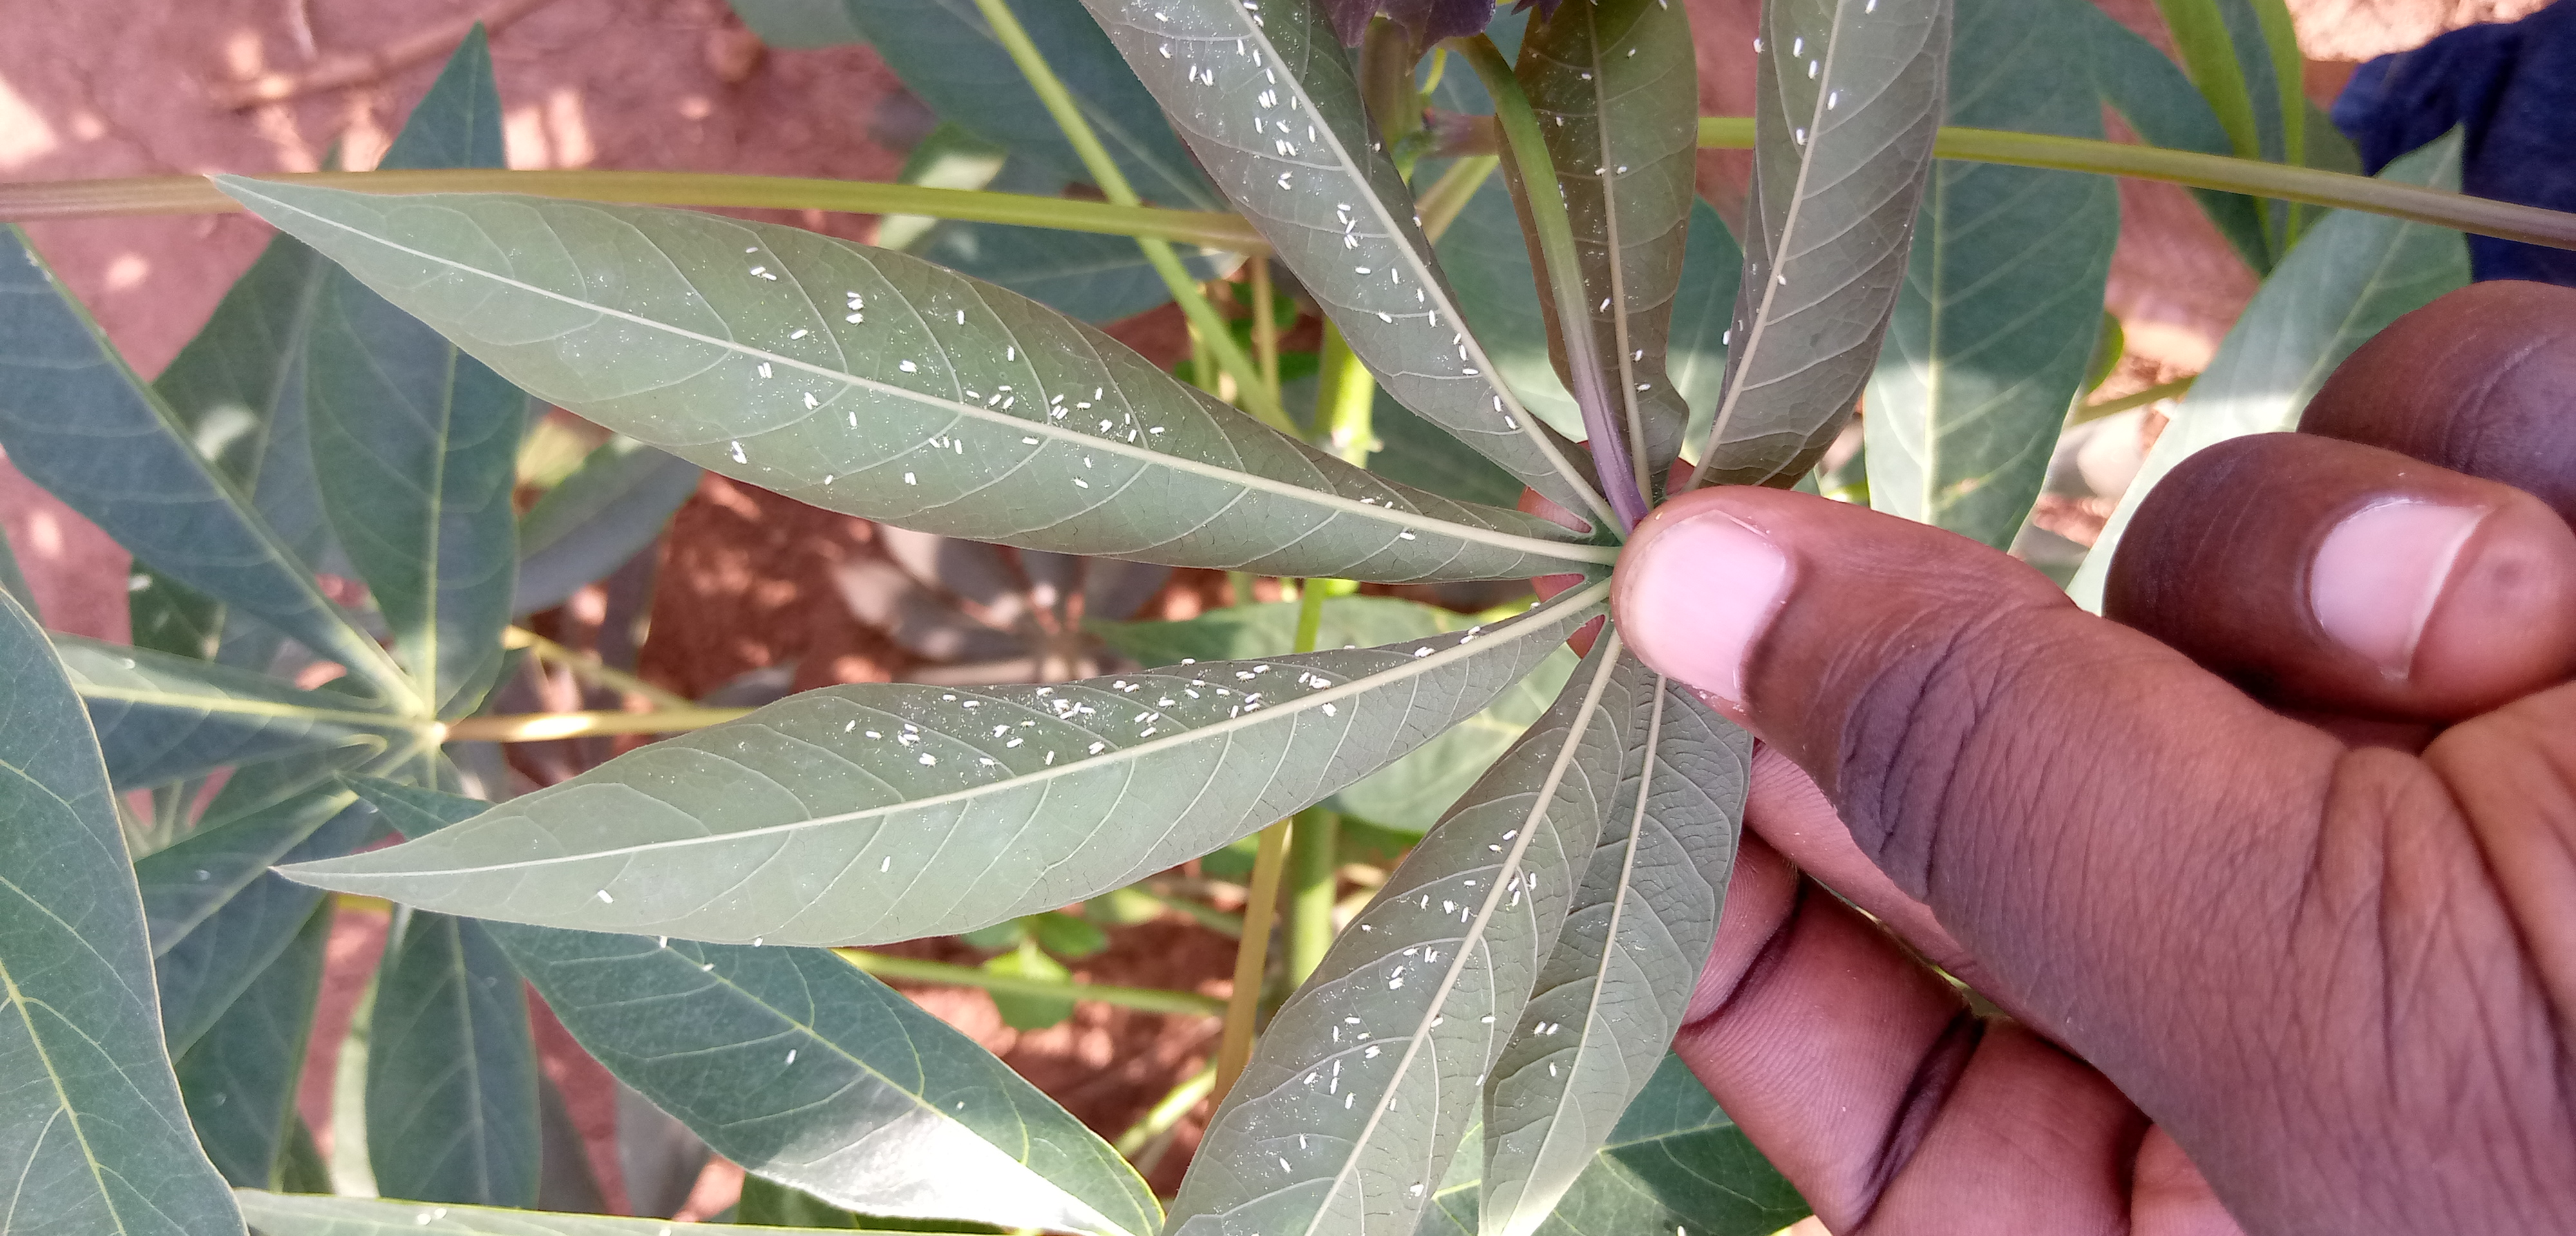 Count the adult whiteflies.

193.